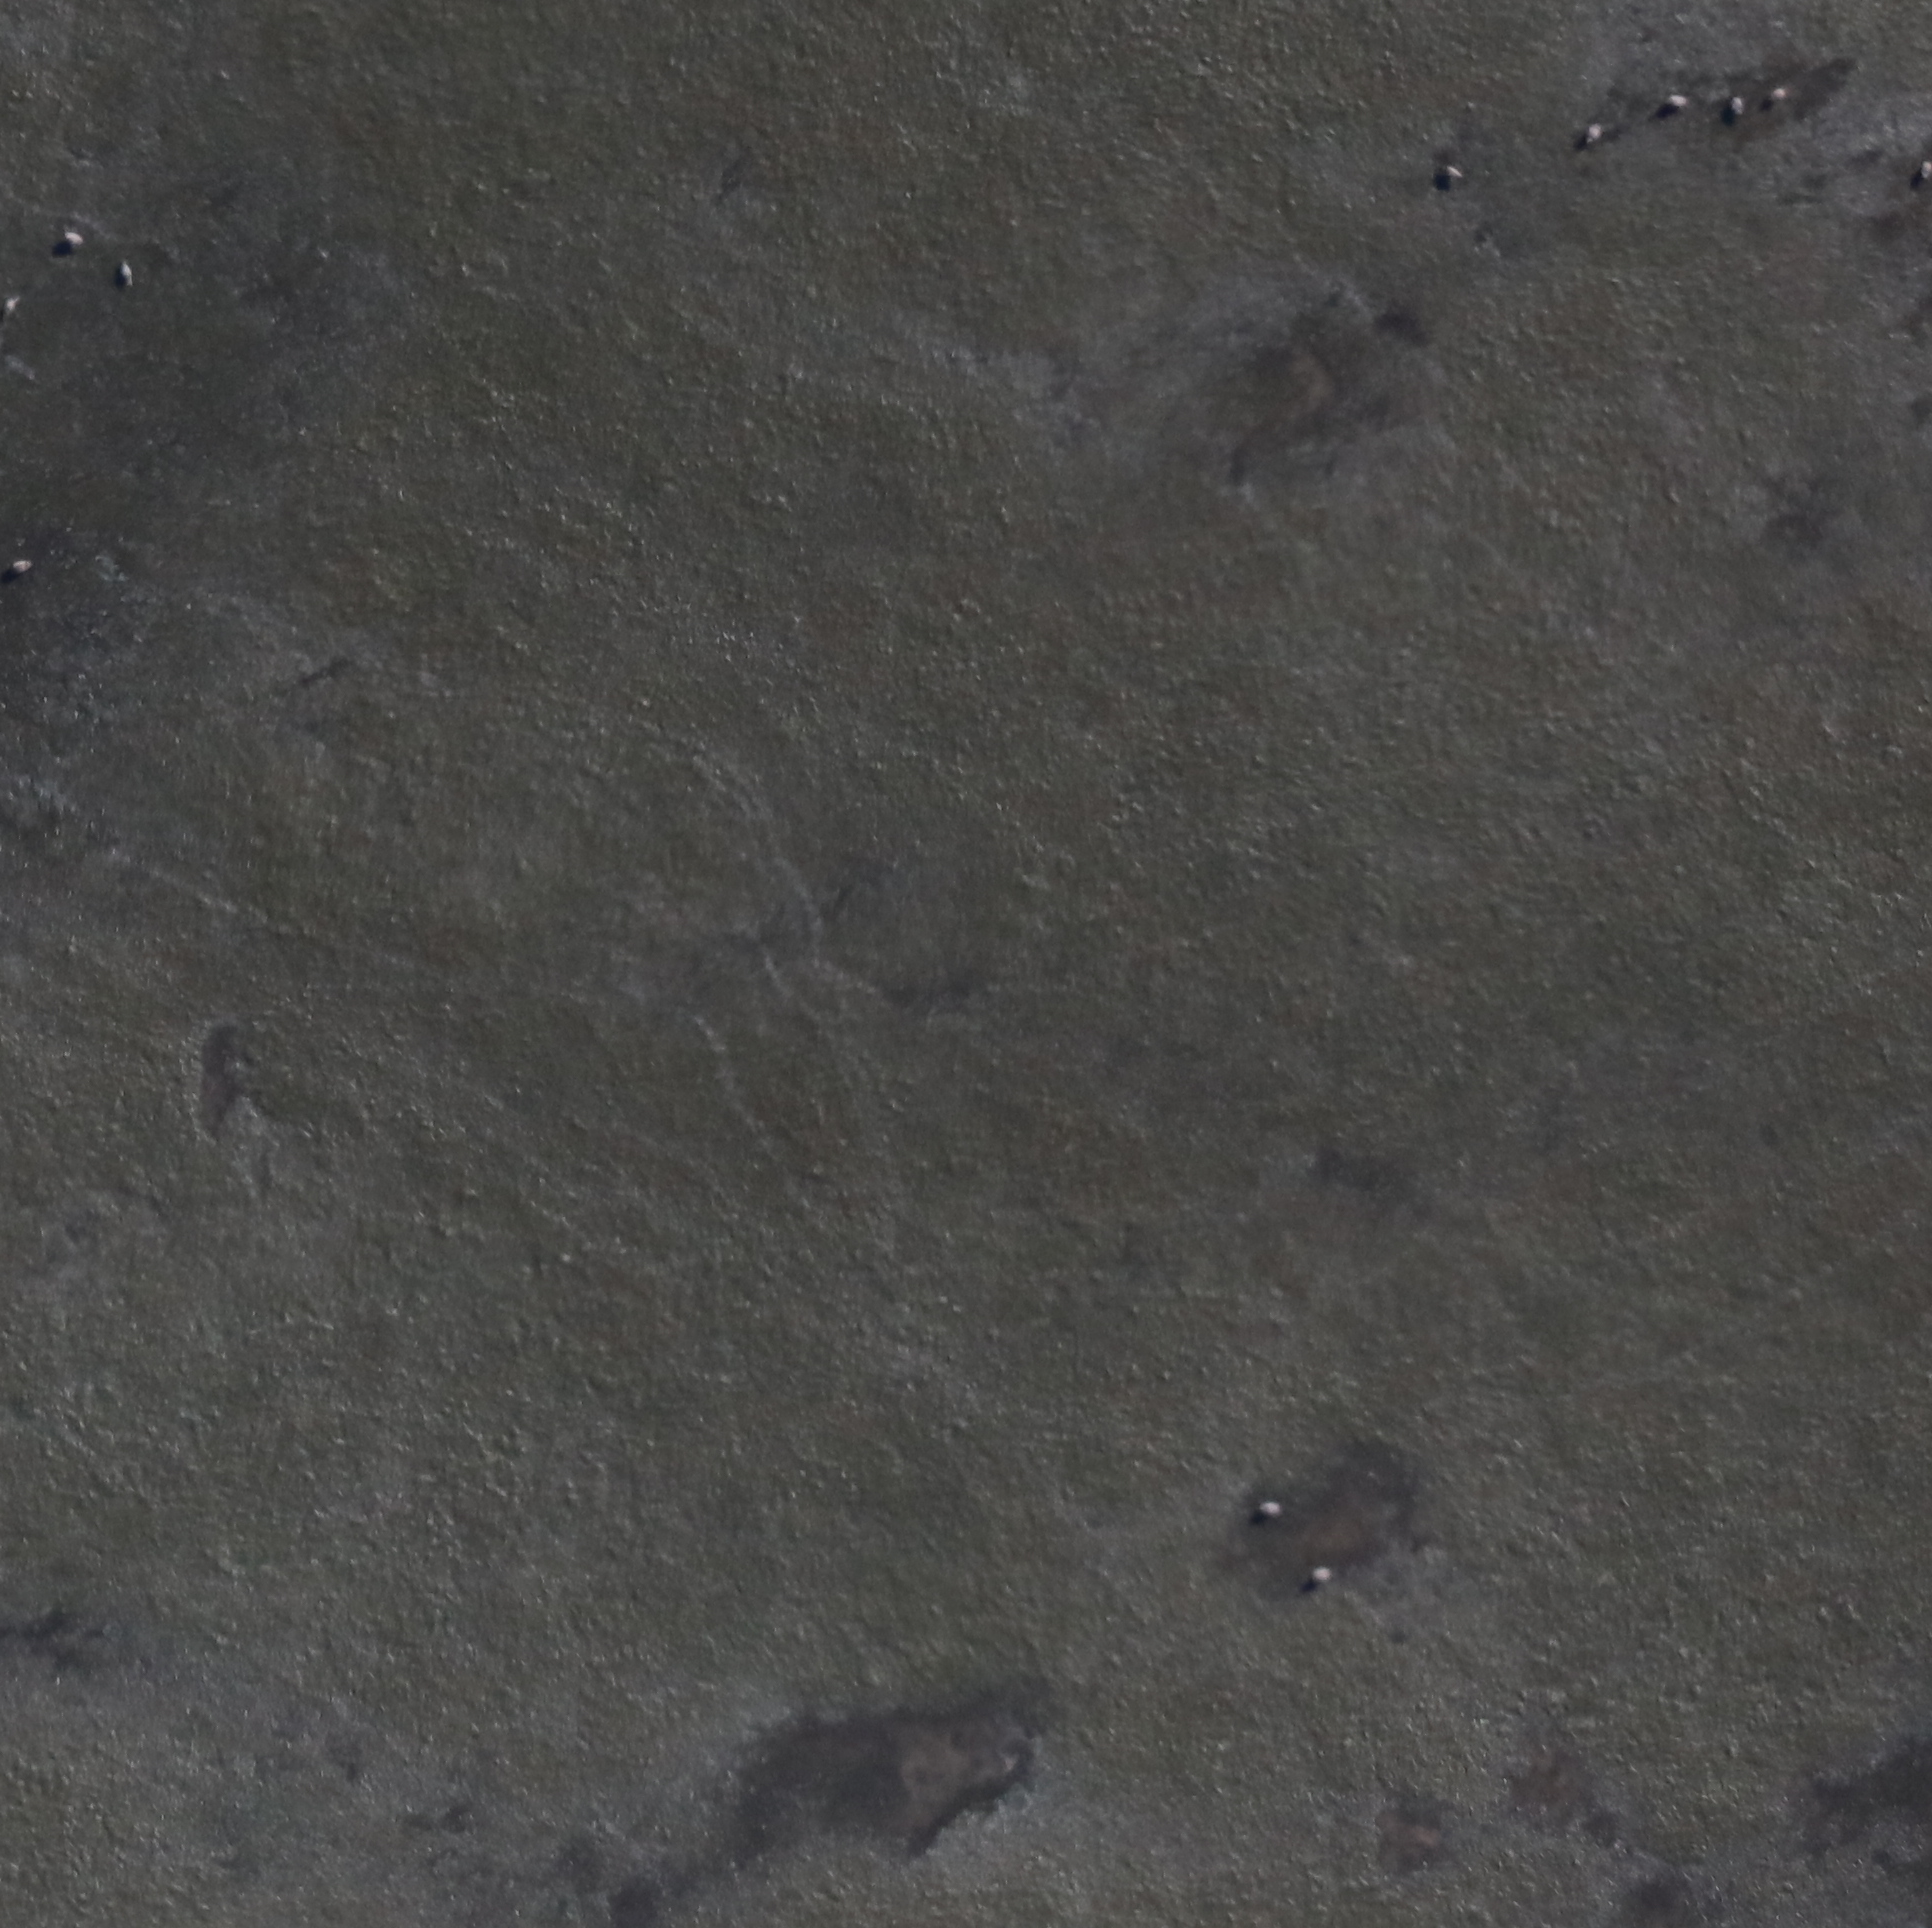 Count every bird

12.